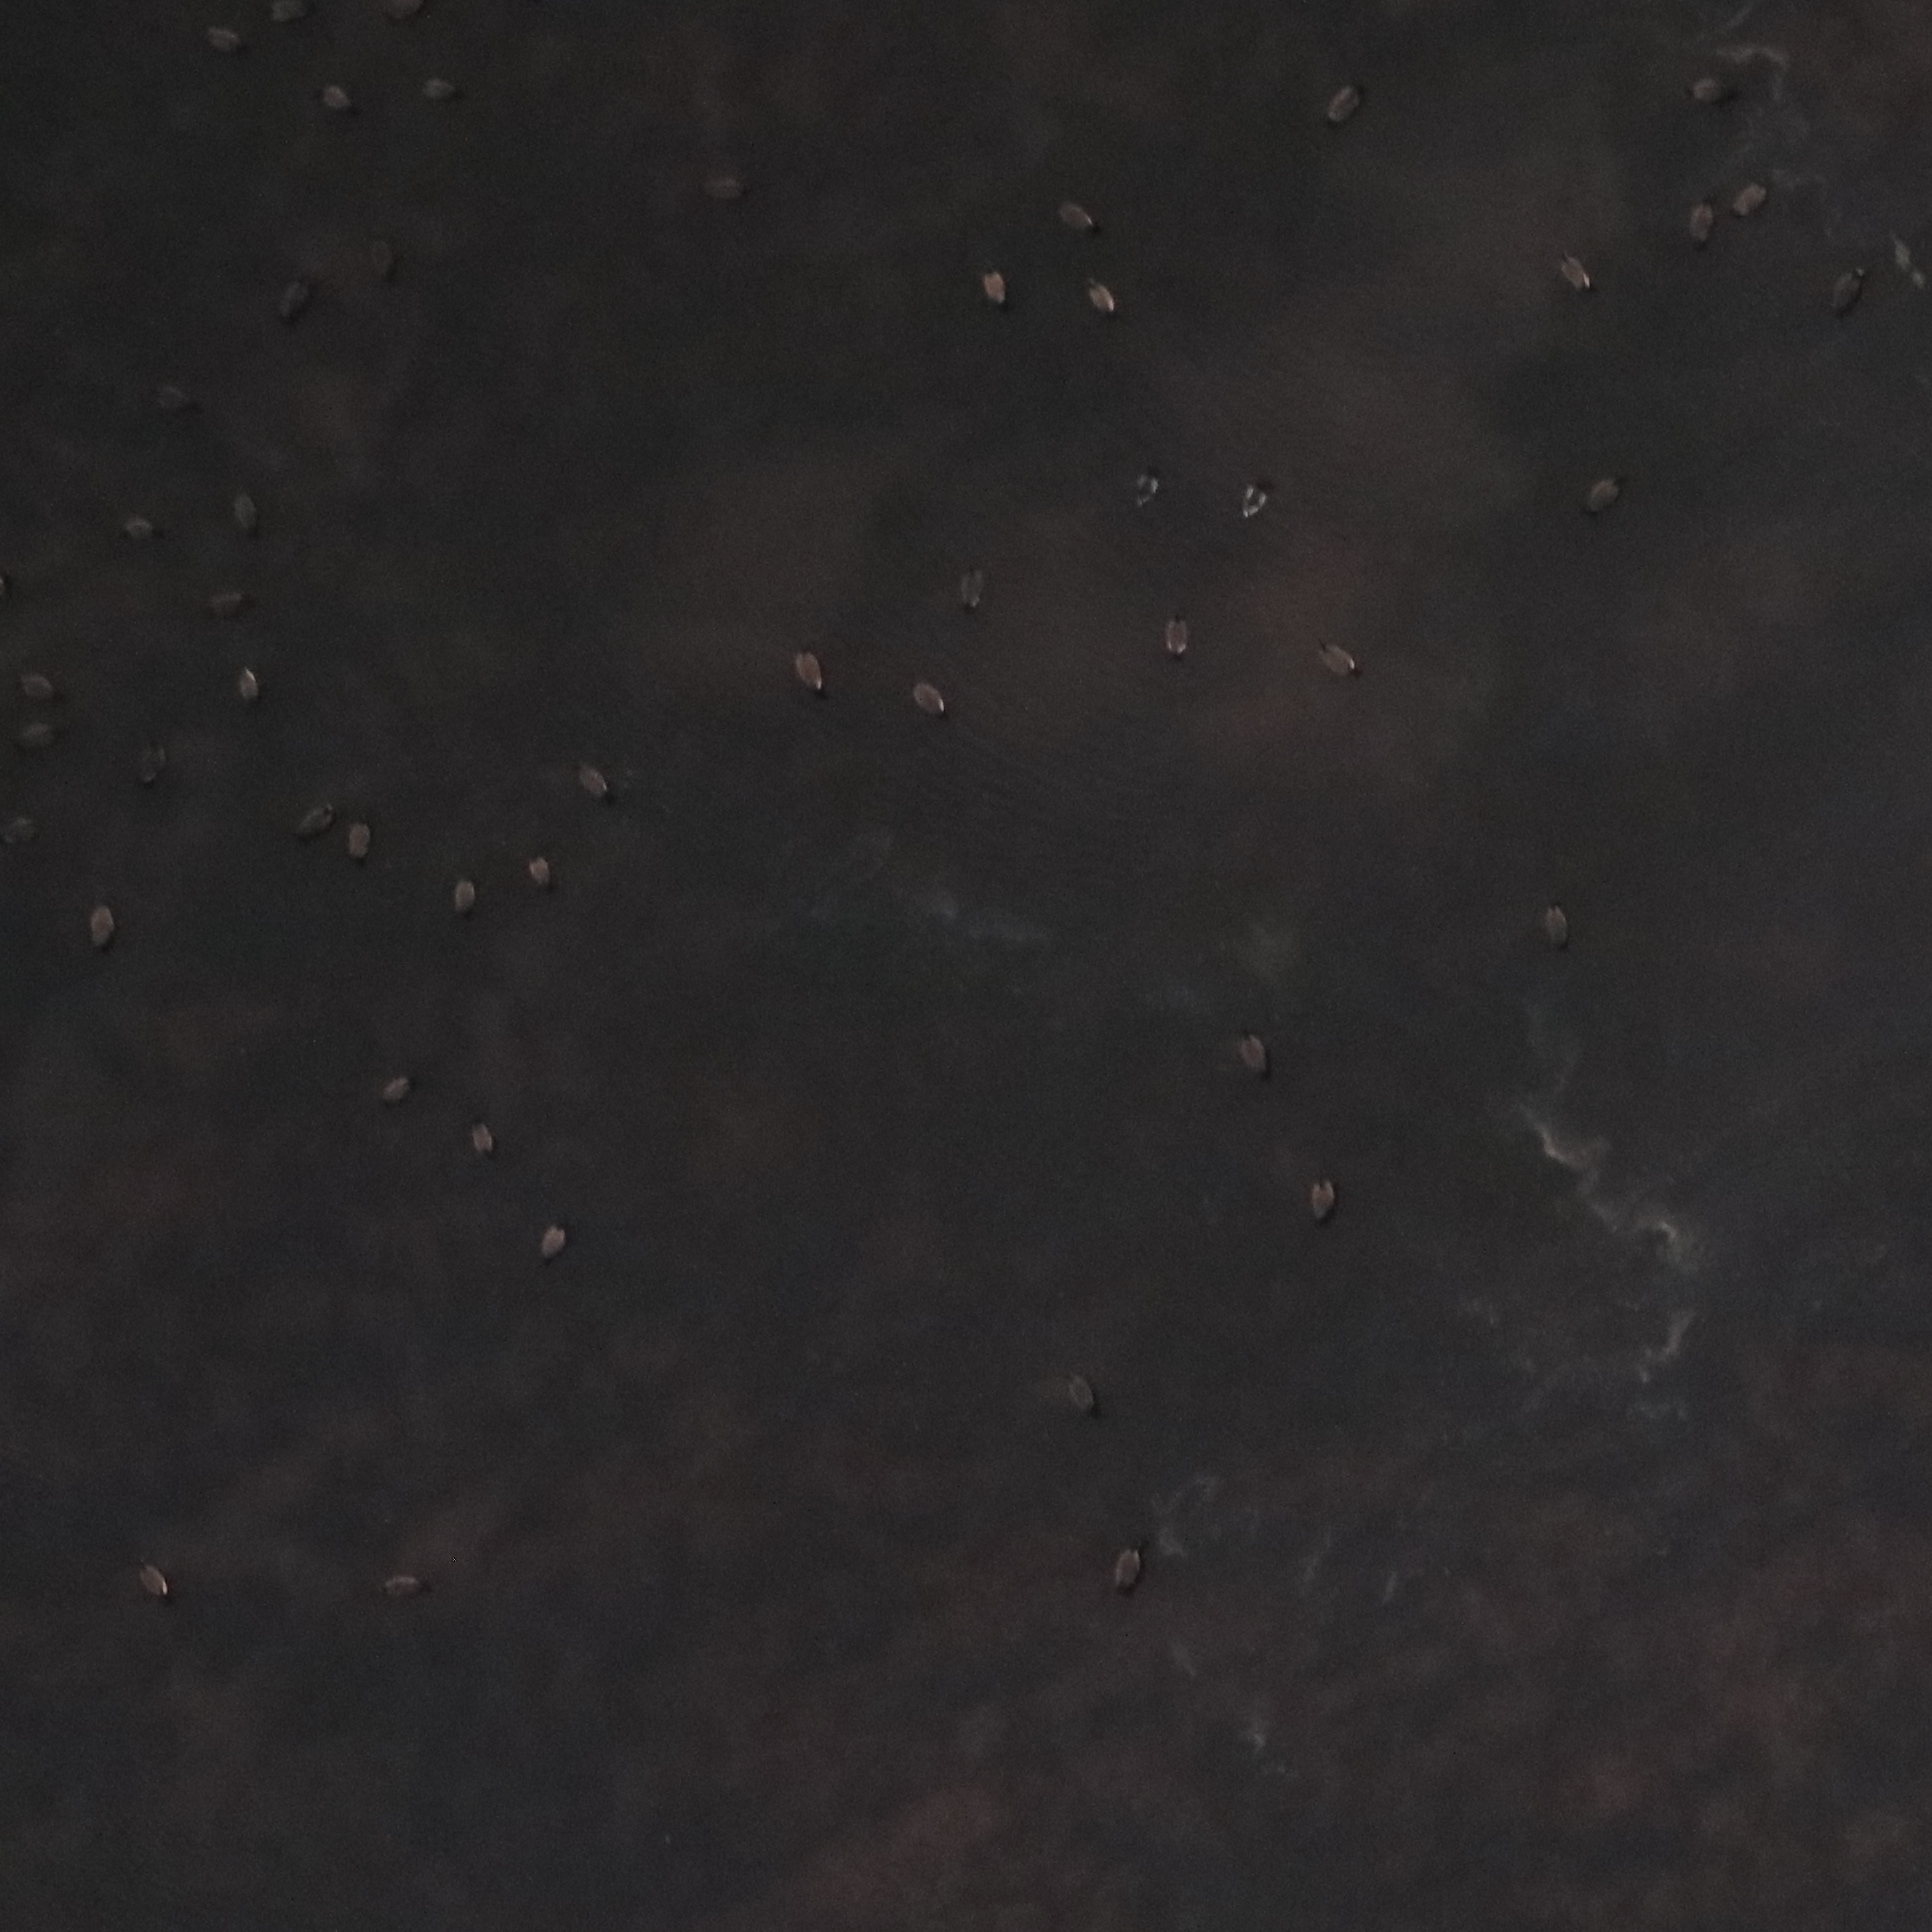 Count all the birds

50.